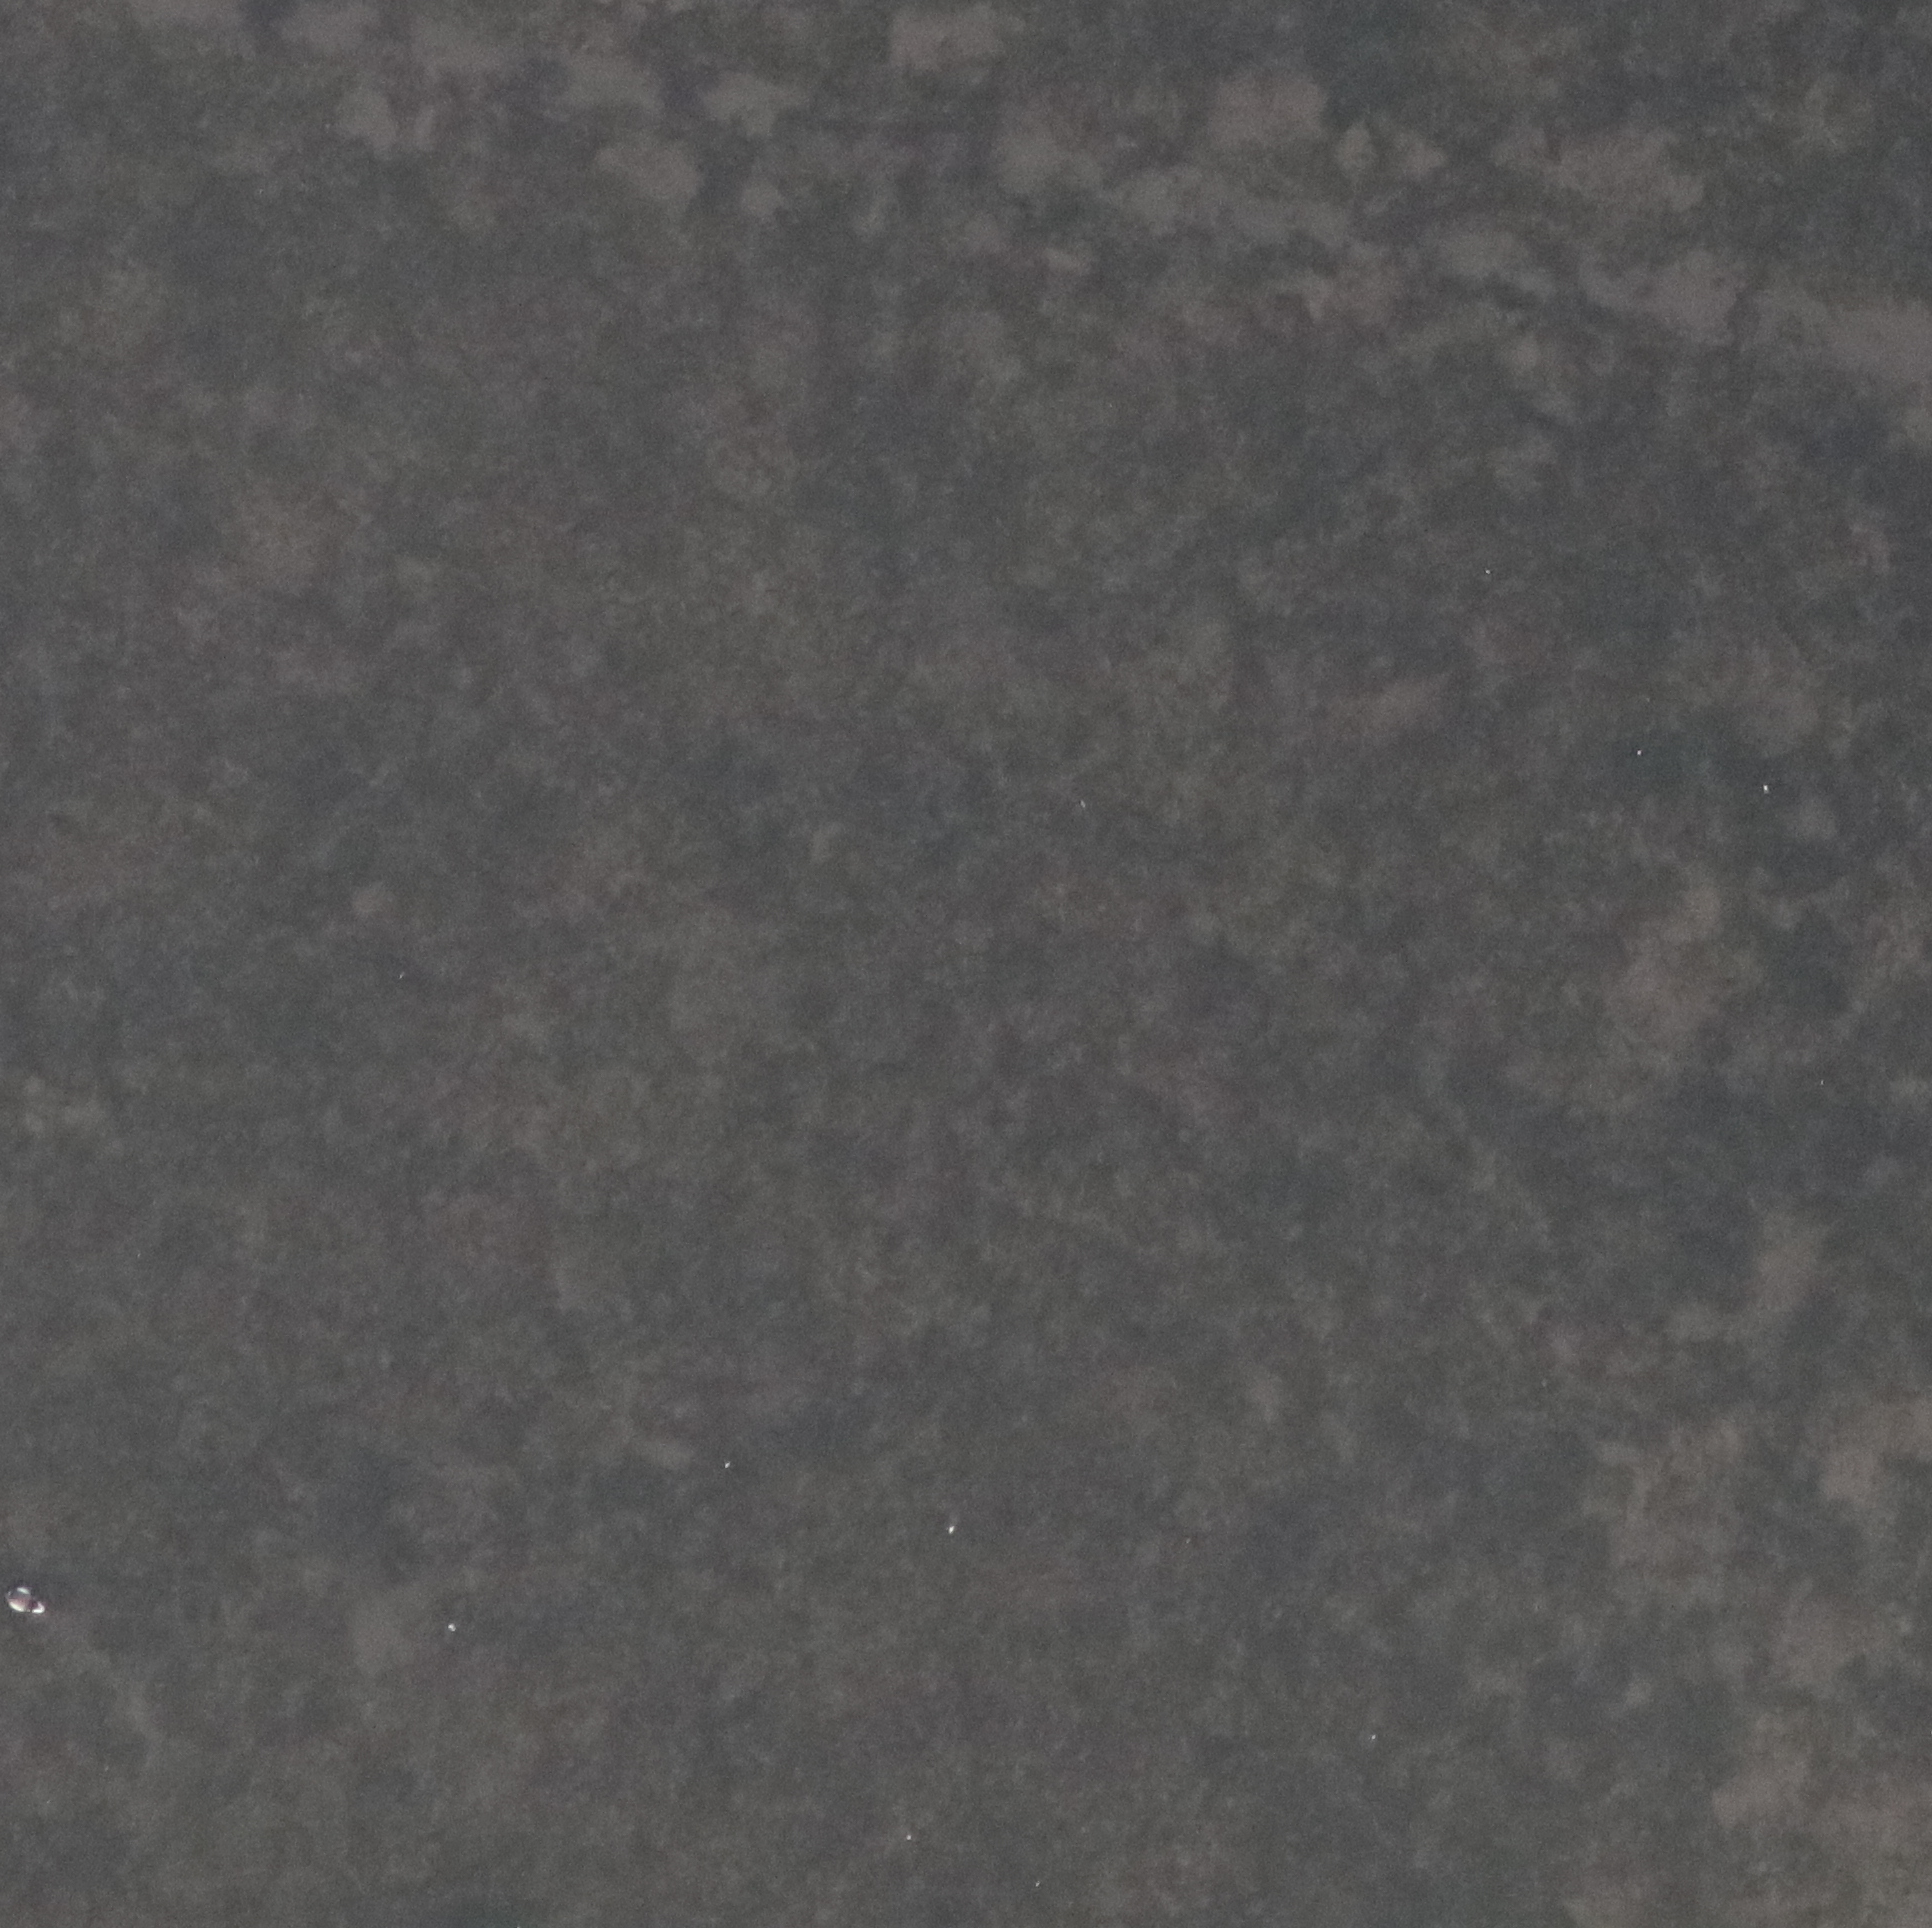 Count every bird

1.